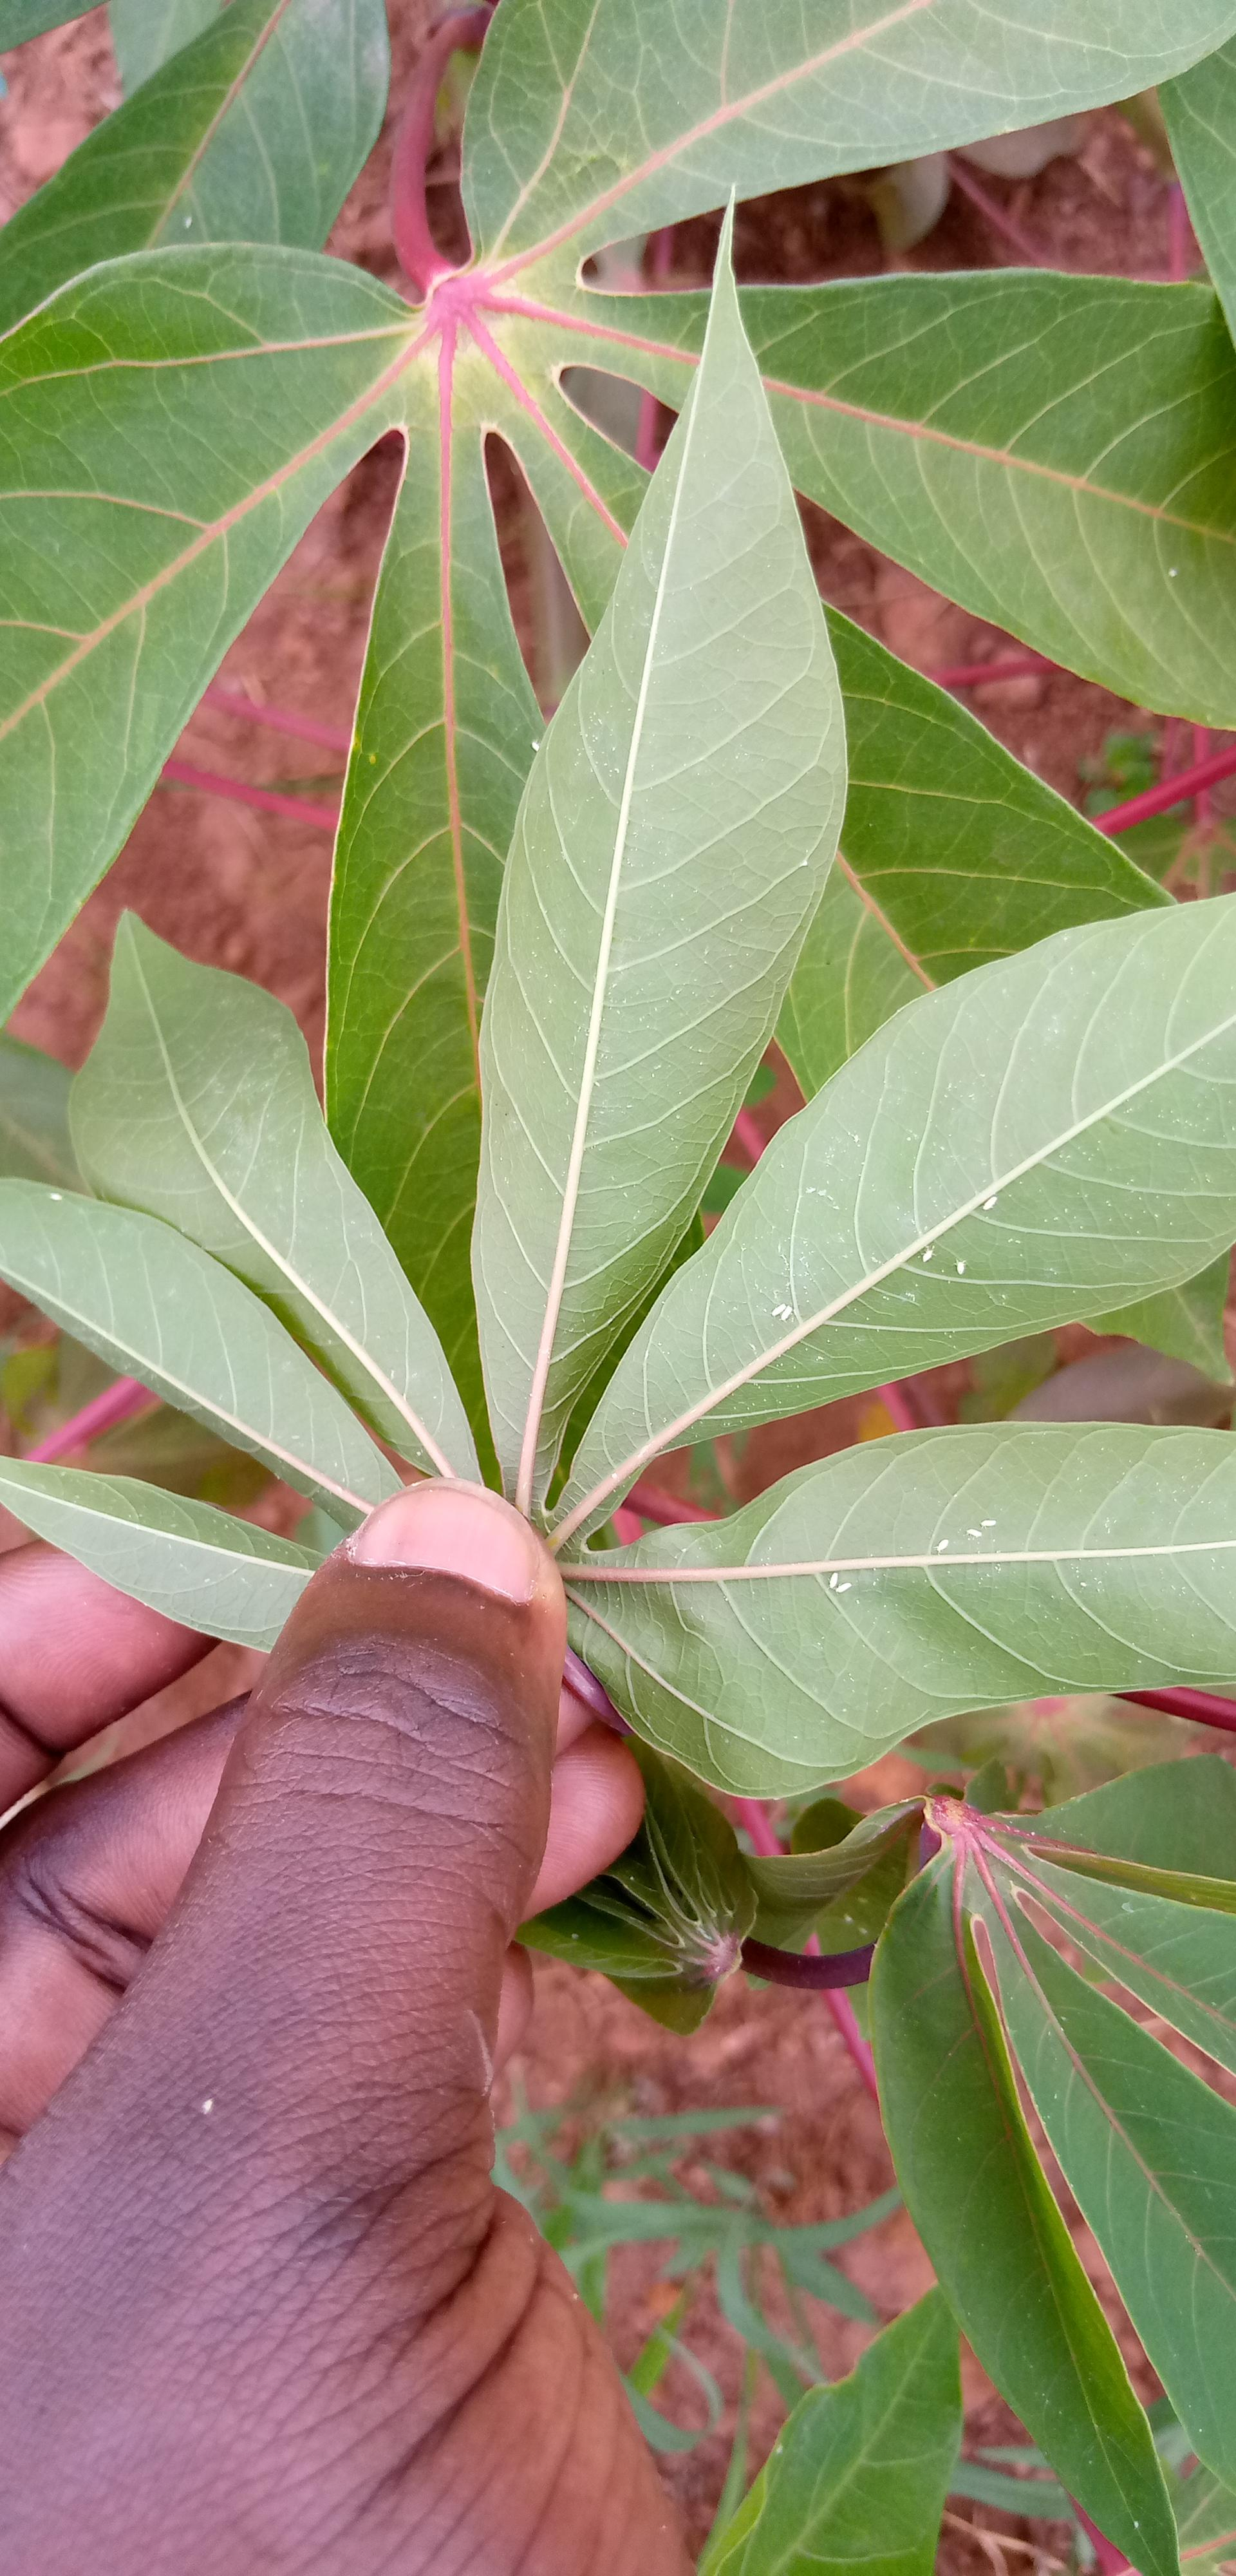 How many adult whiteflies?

12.